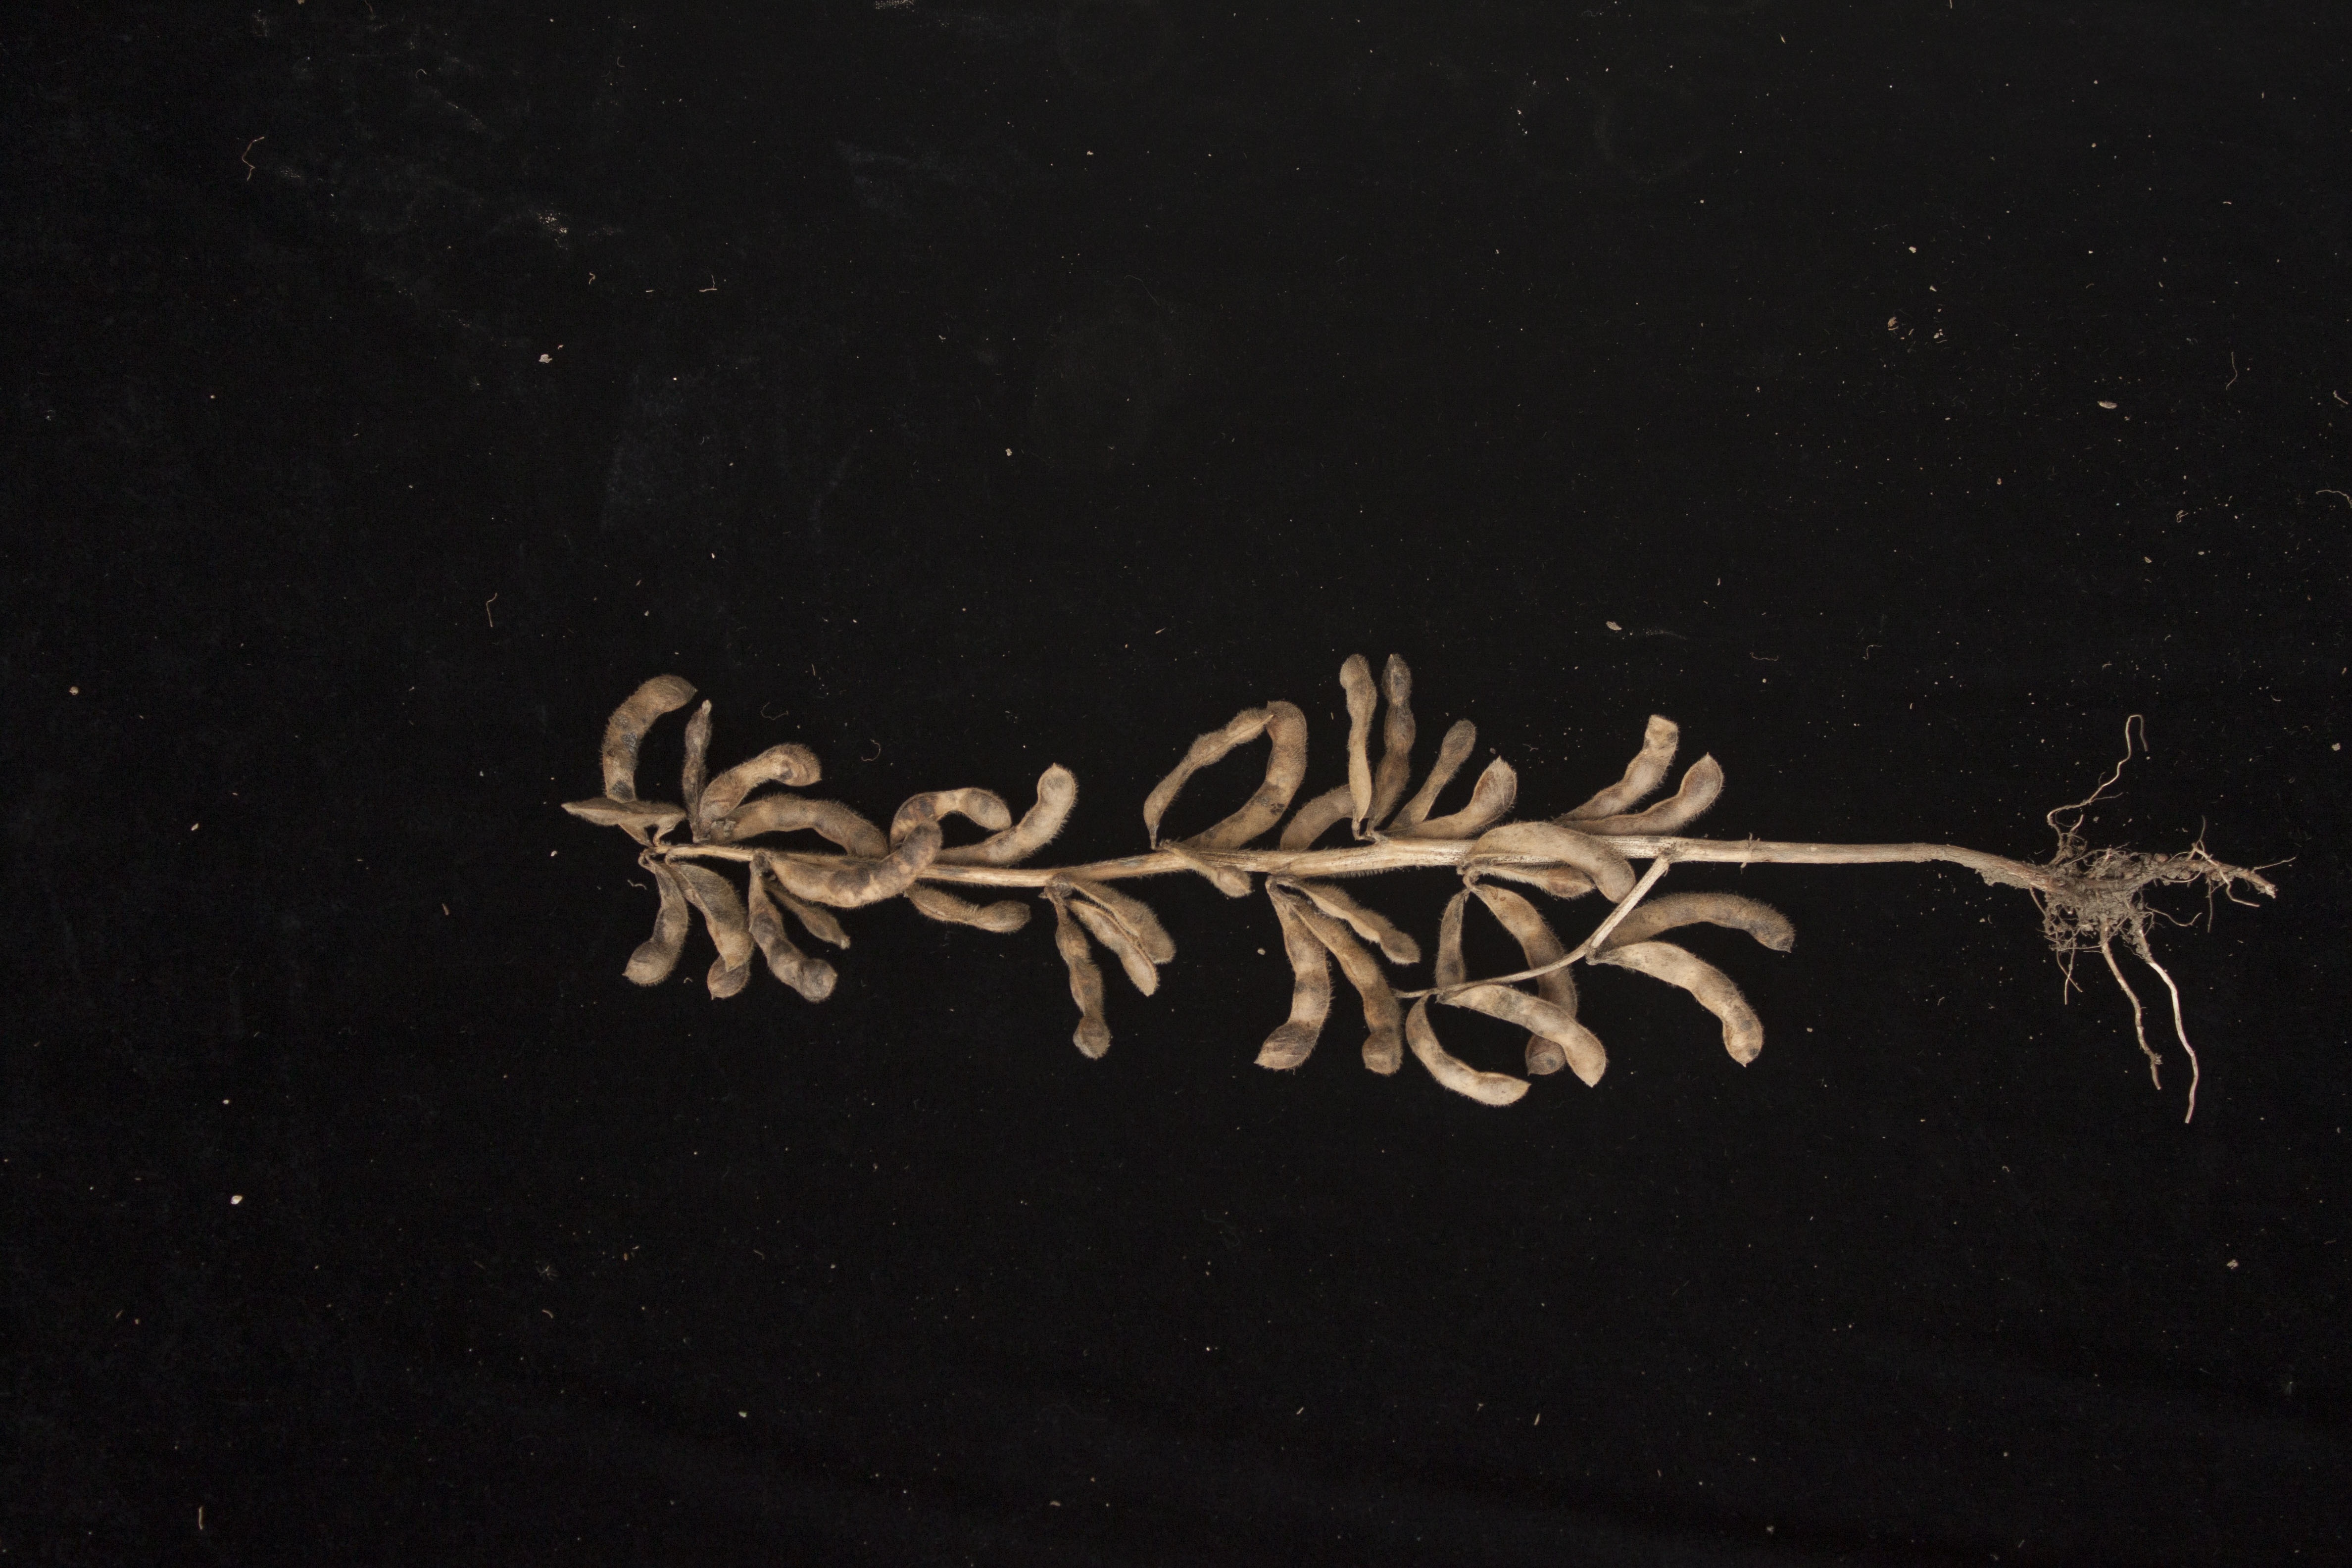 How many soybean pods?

36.